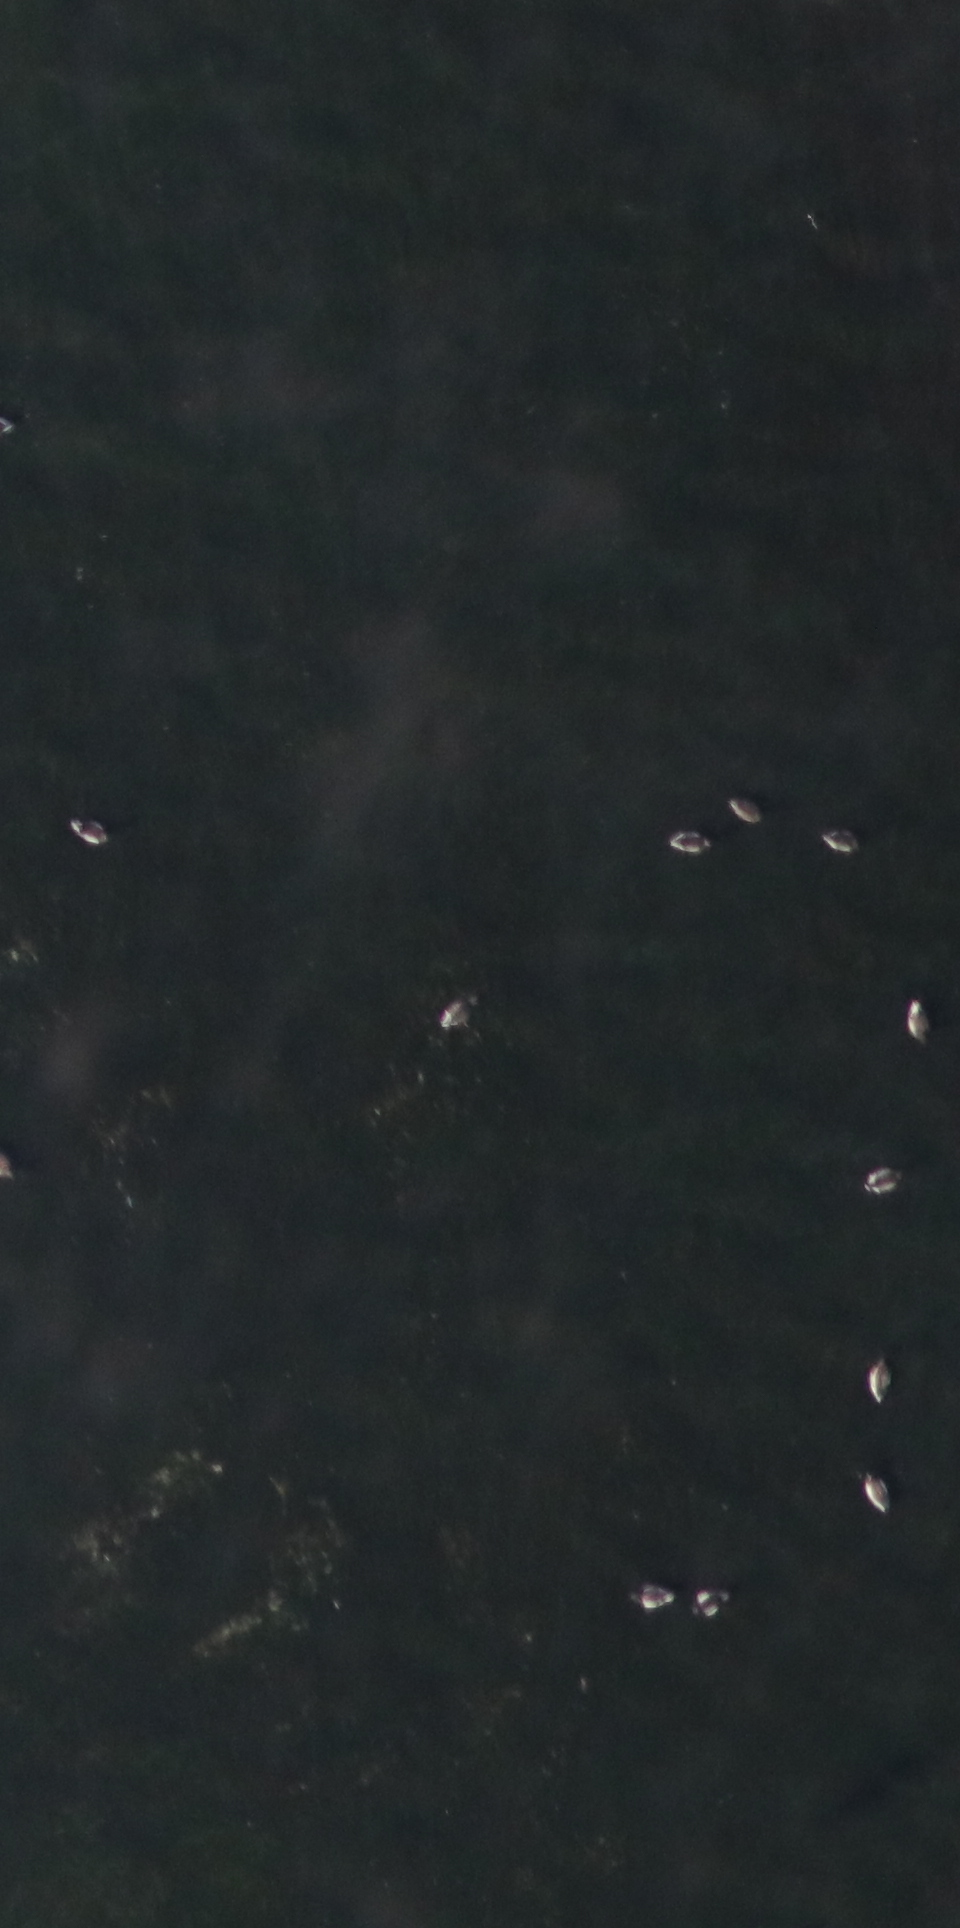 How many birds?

12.